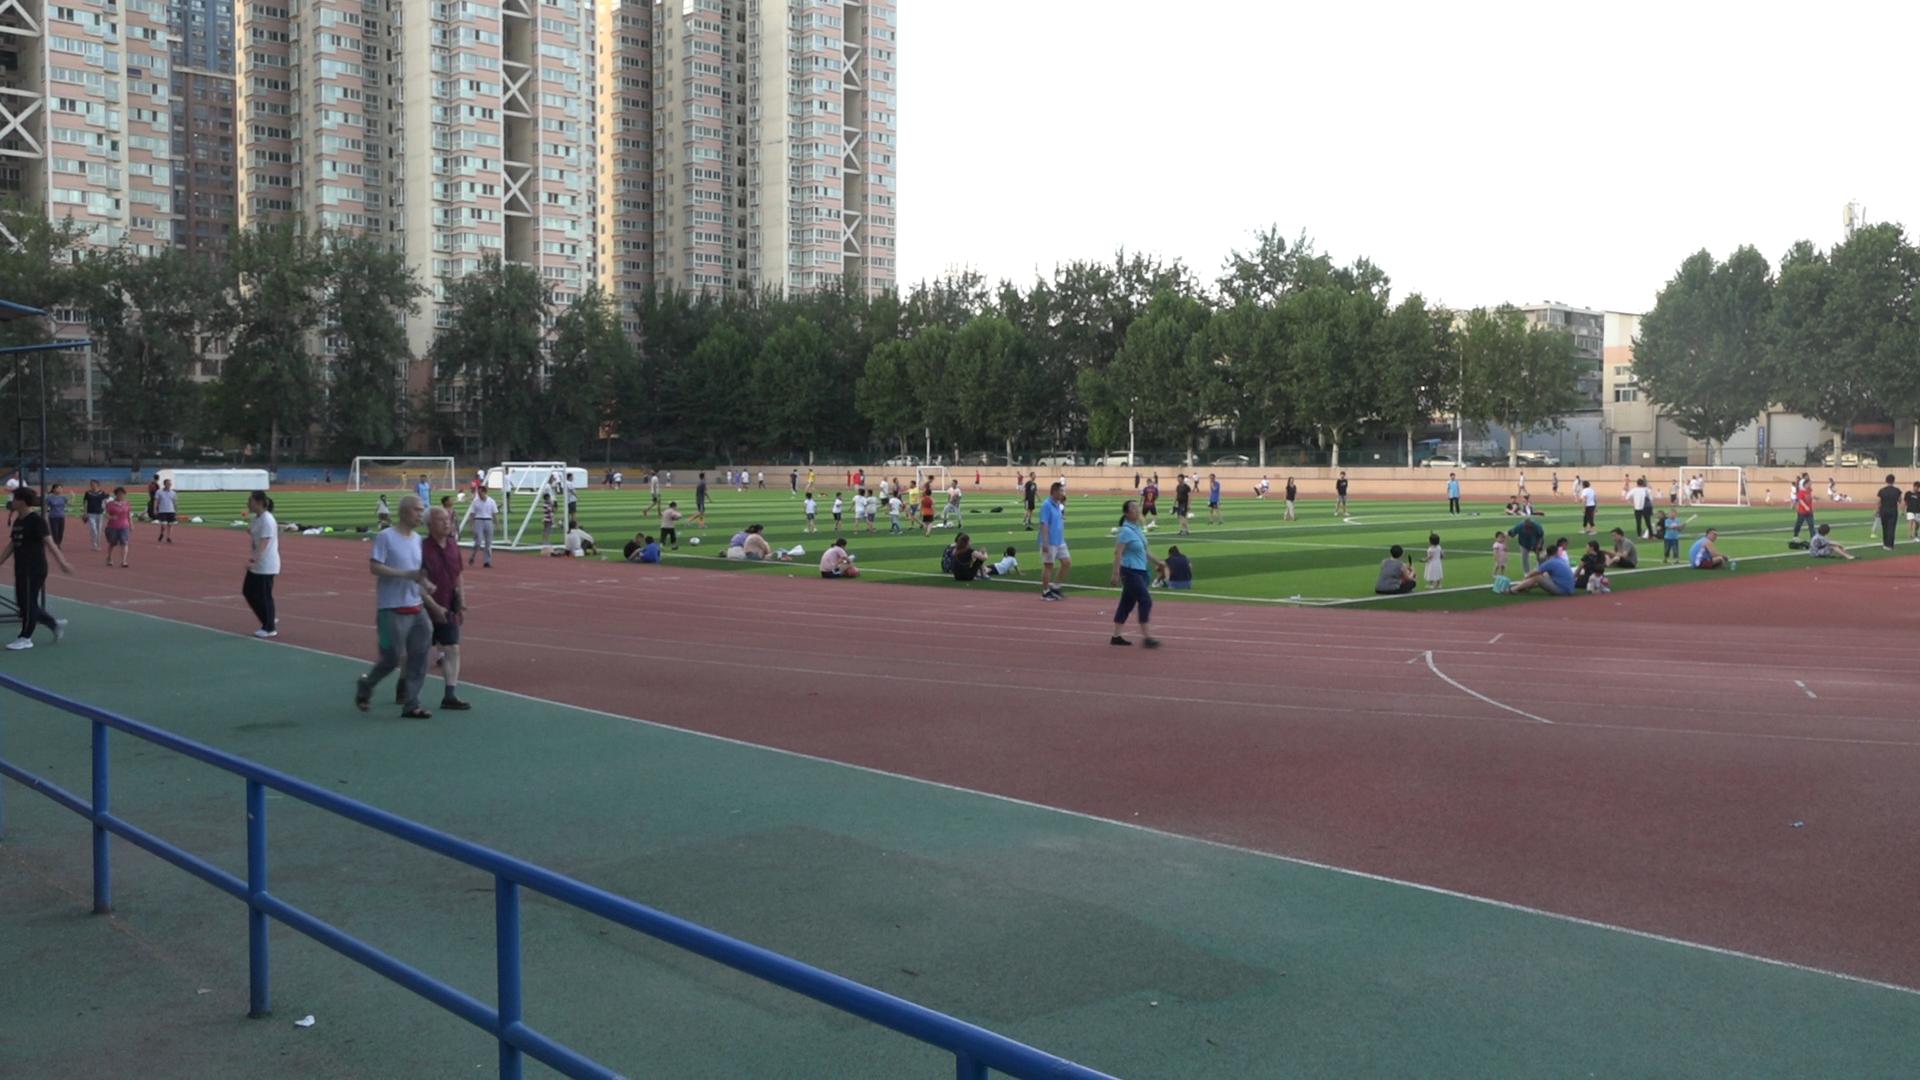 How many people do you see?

116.